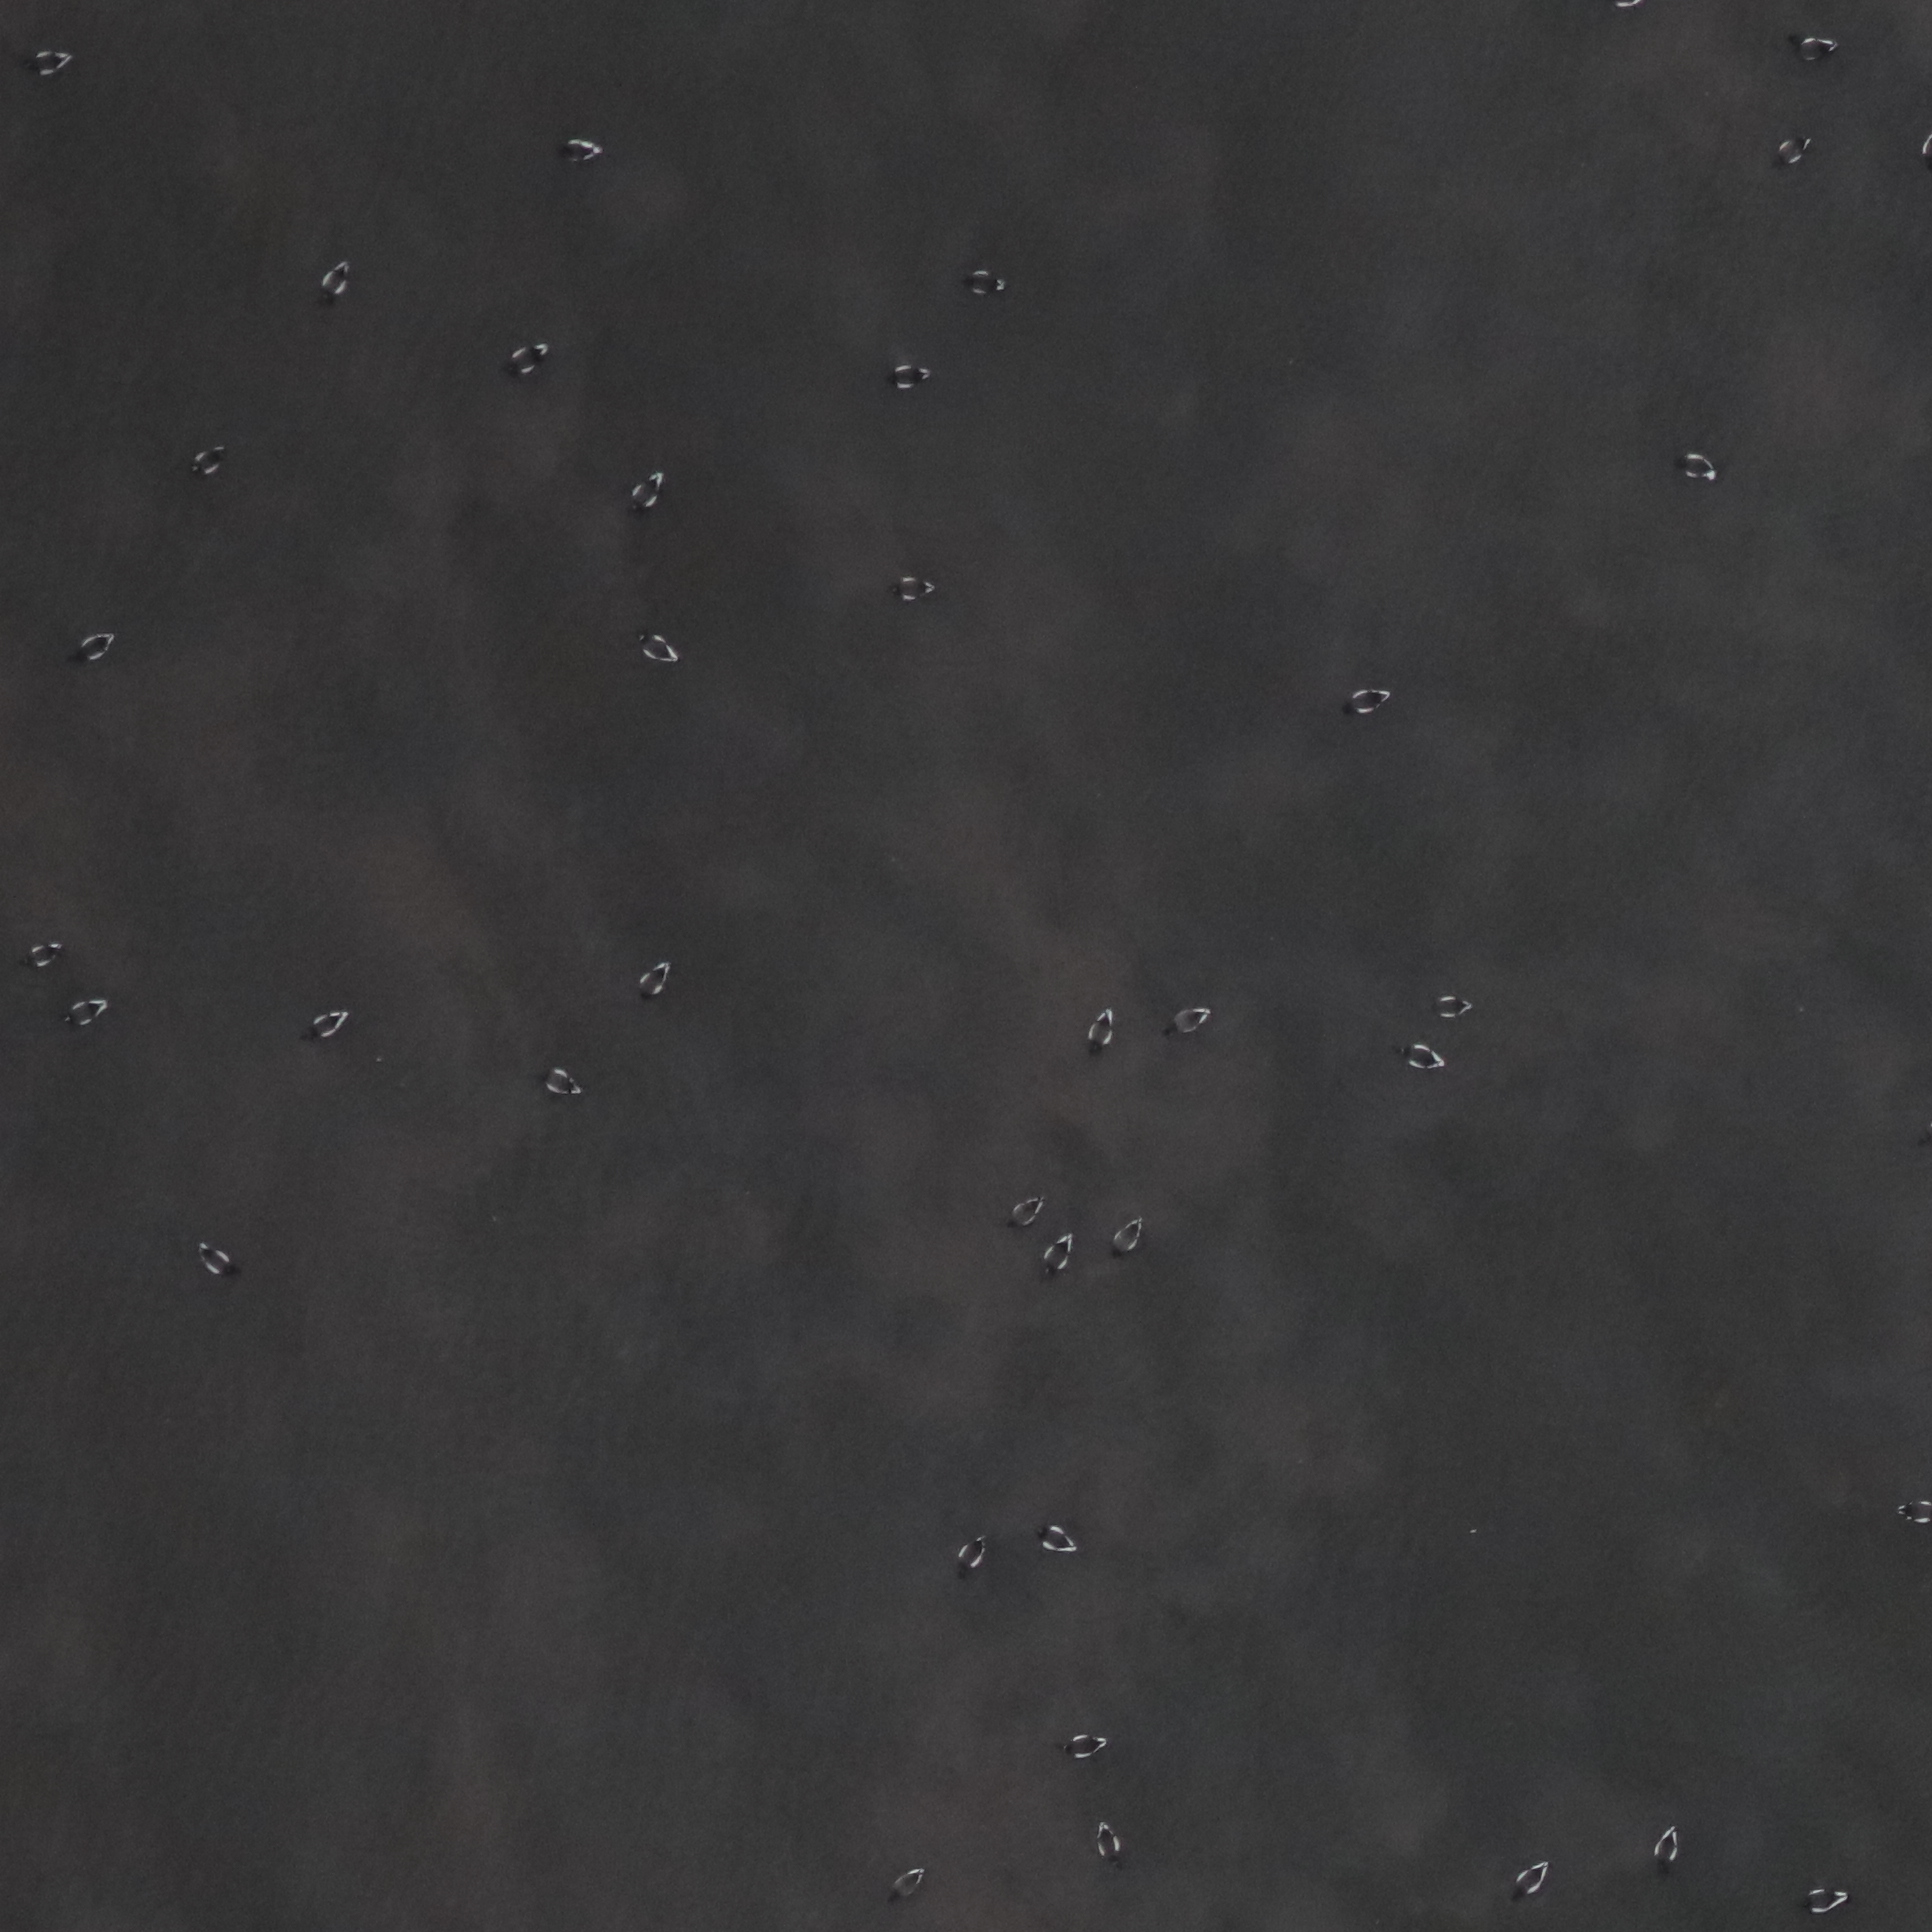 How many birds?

37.